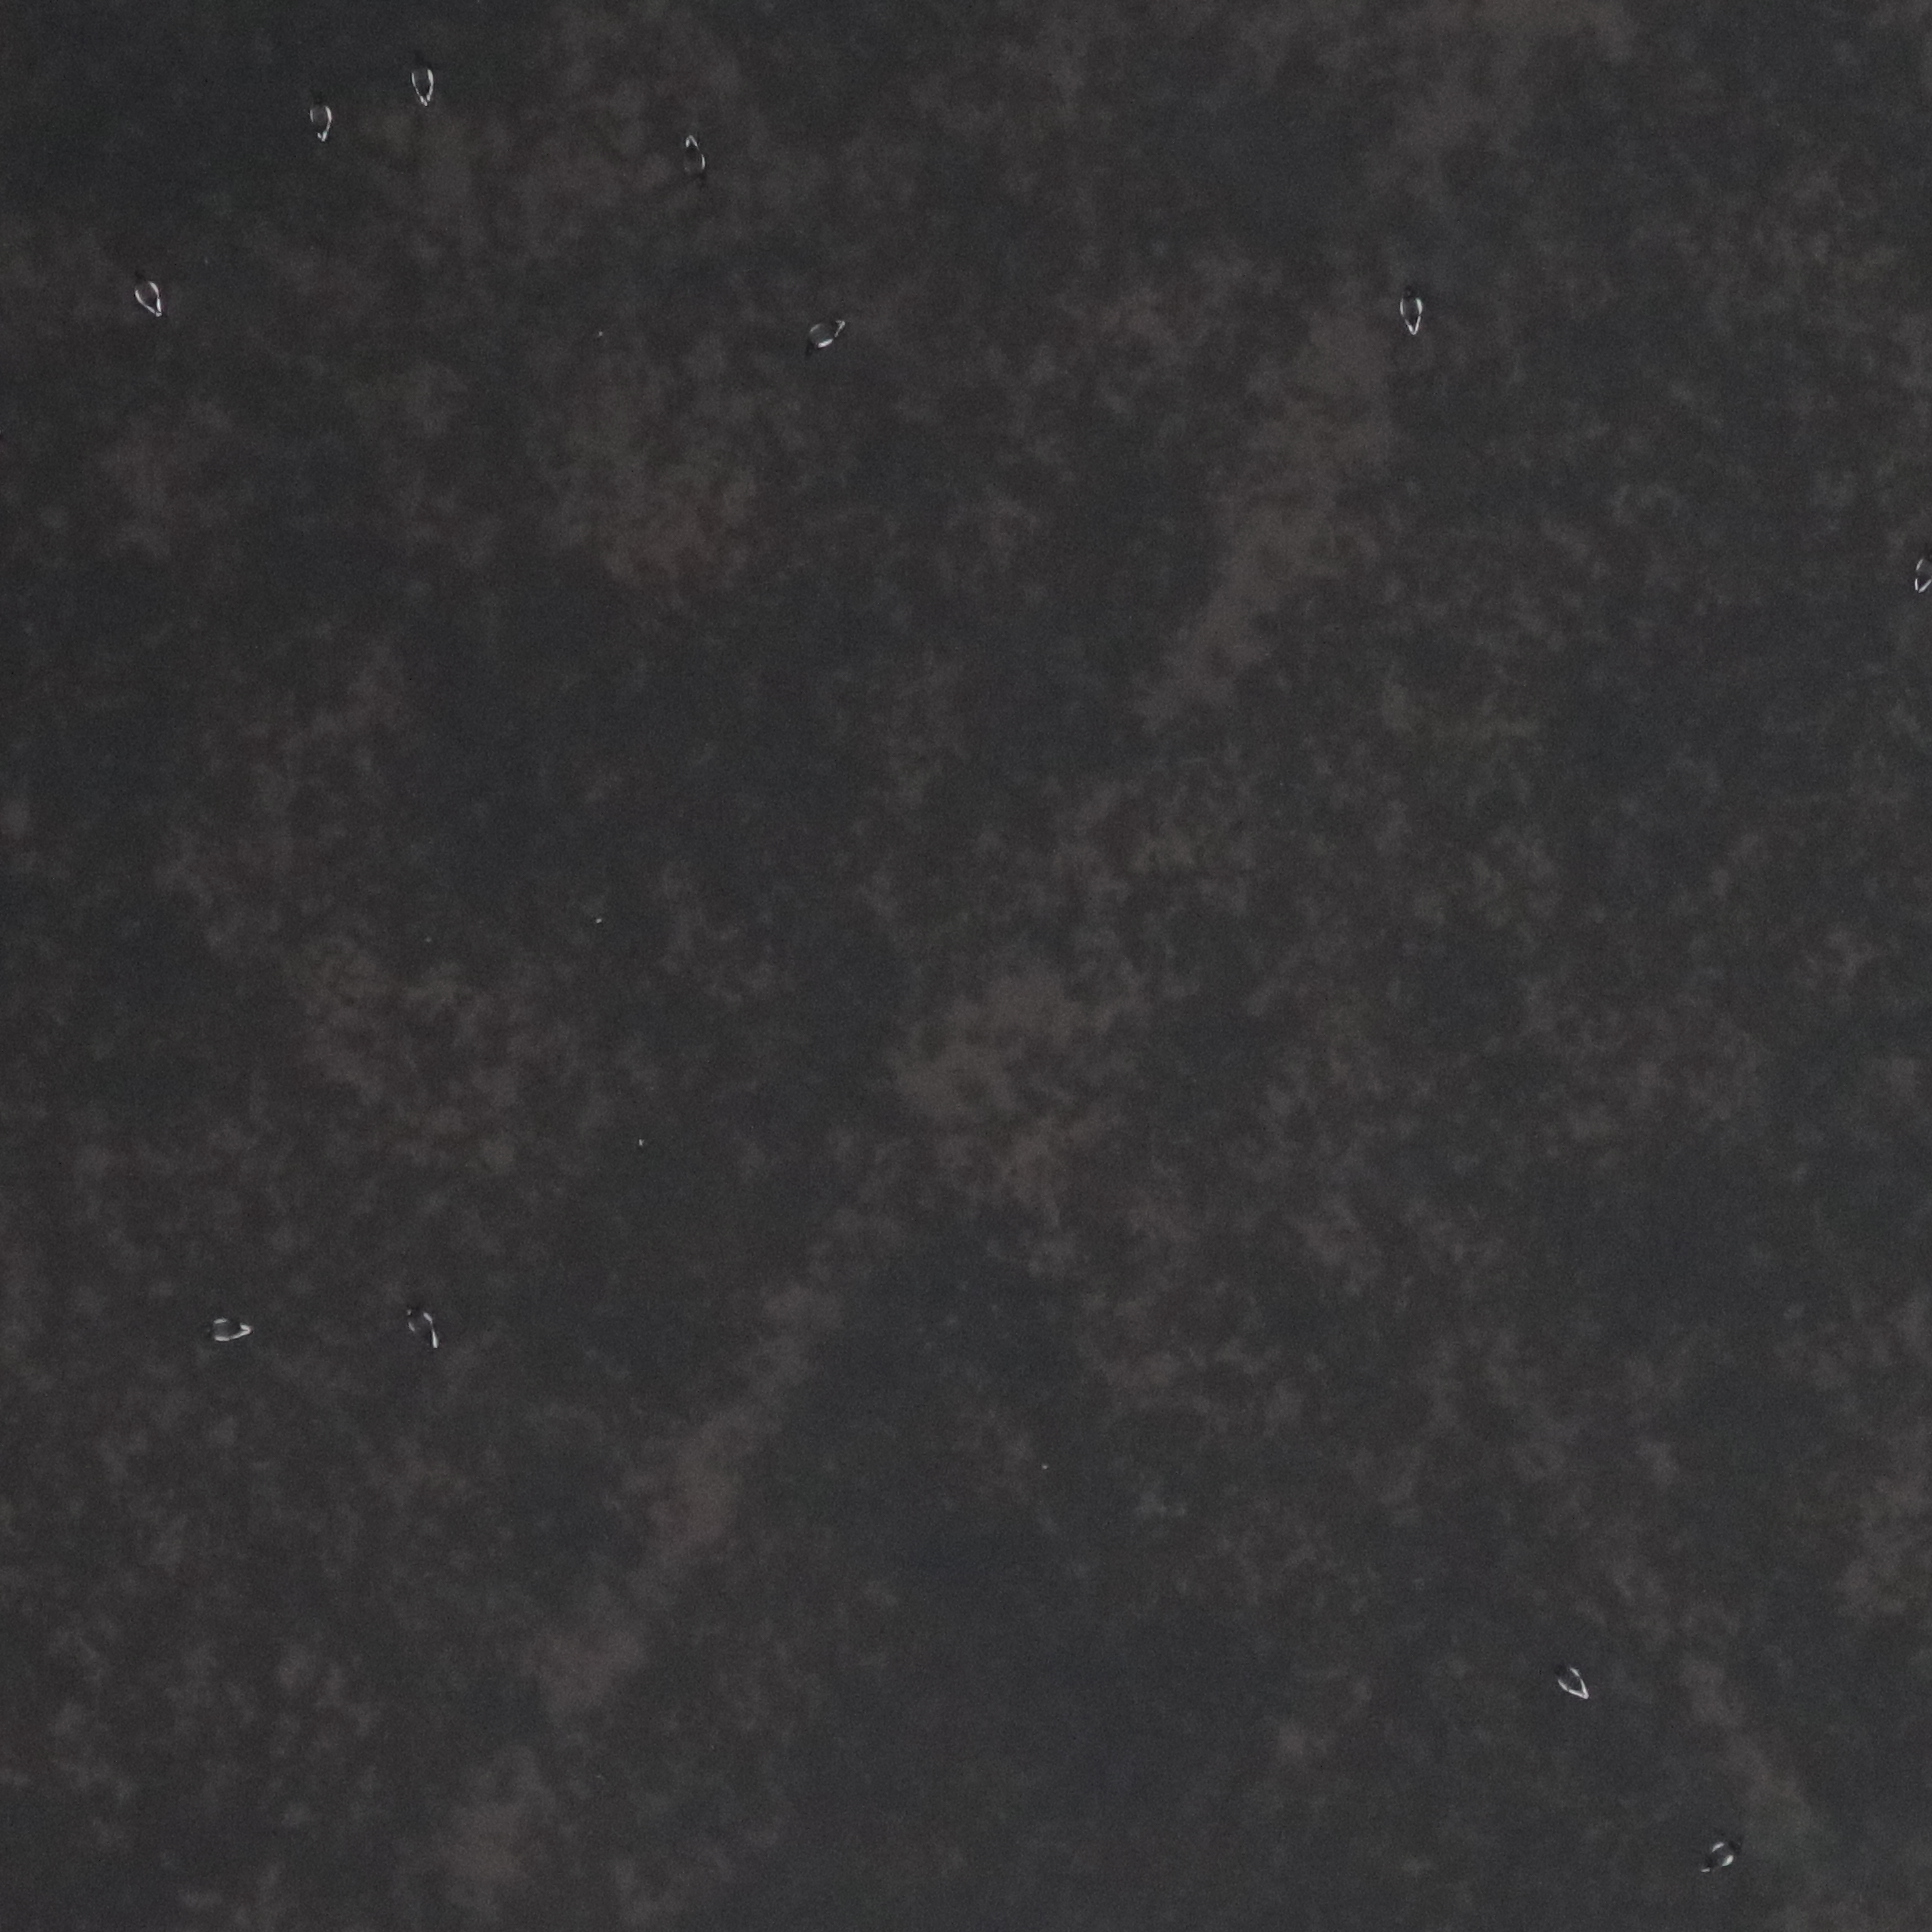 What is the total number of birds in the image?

11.